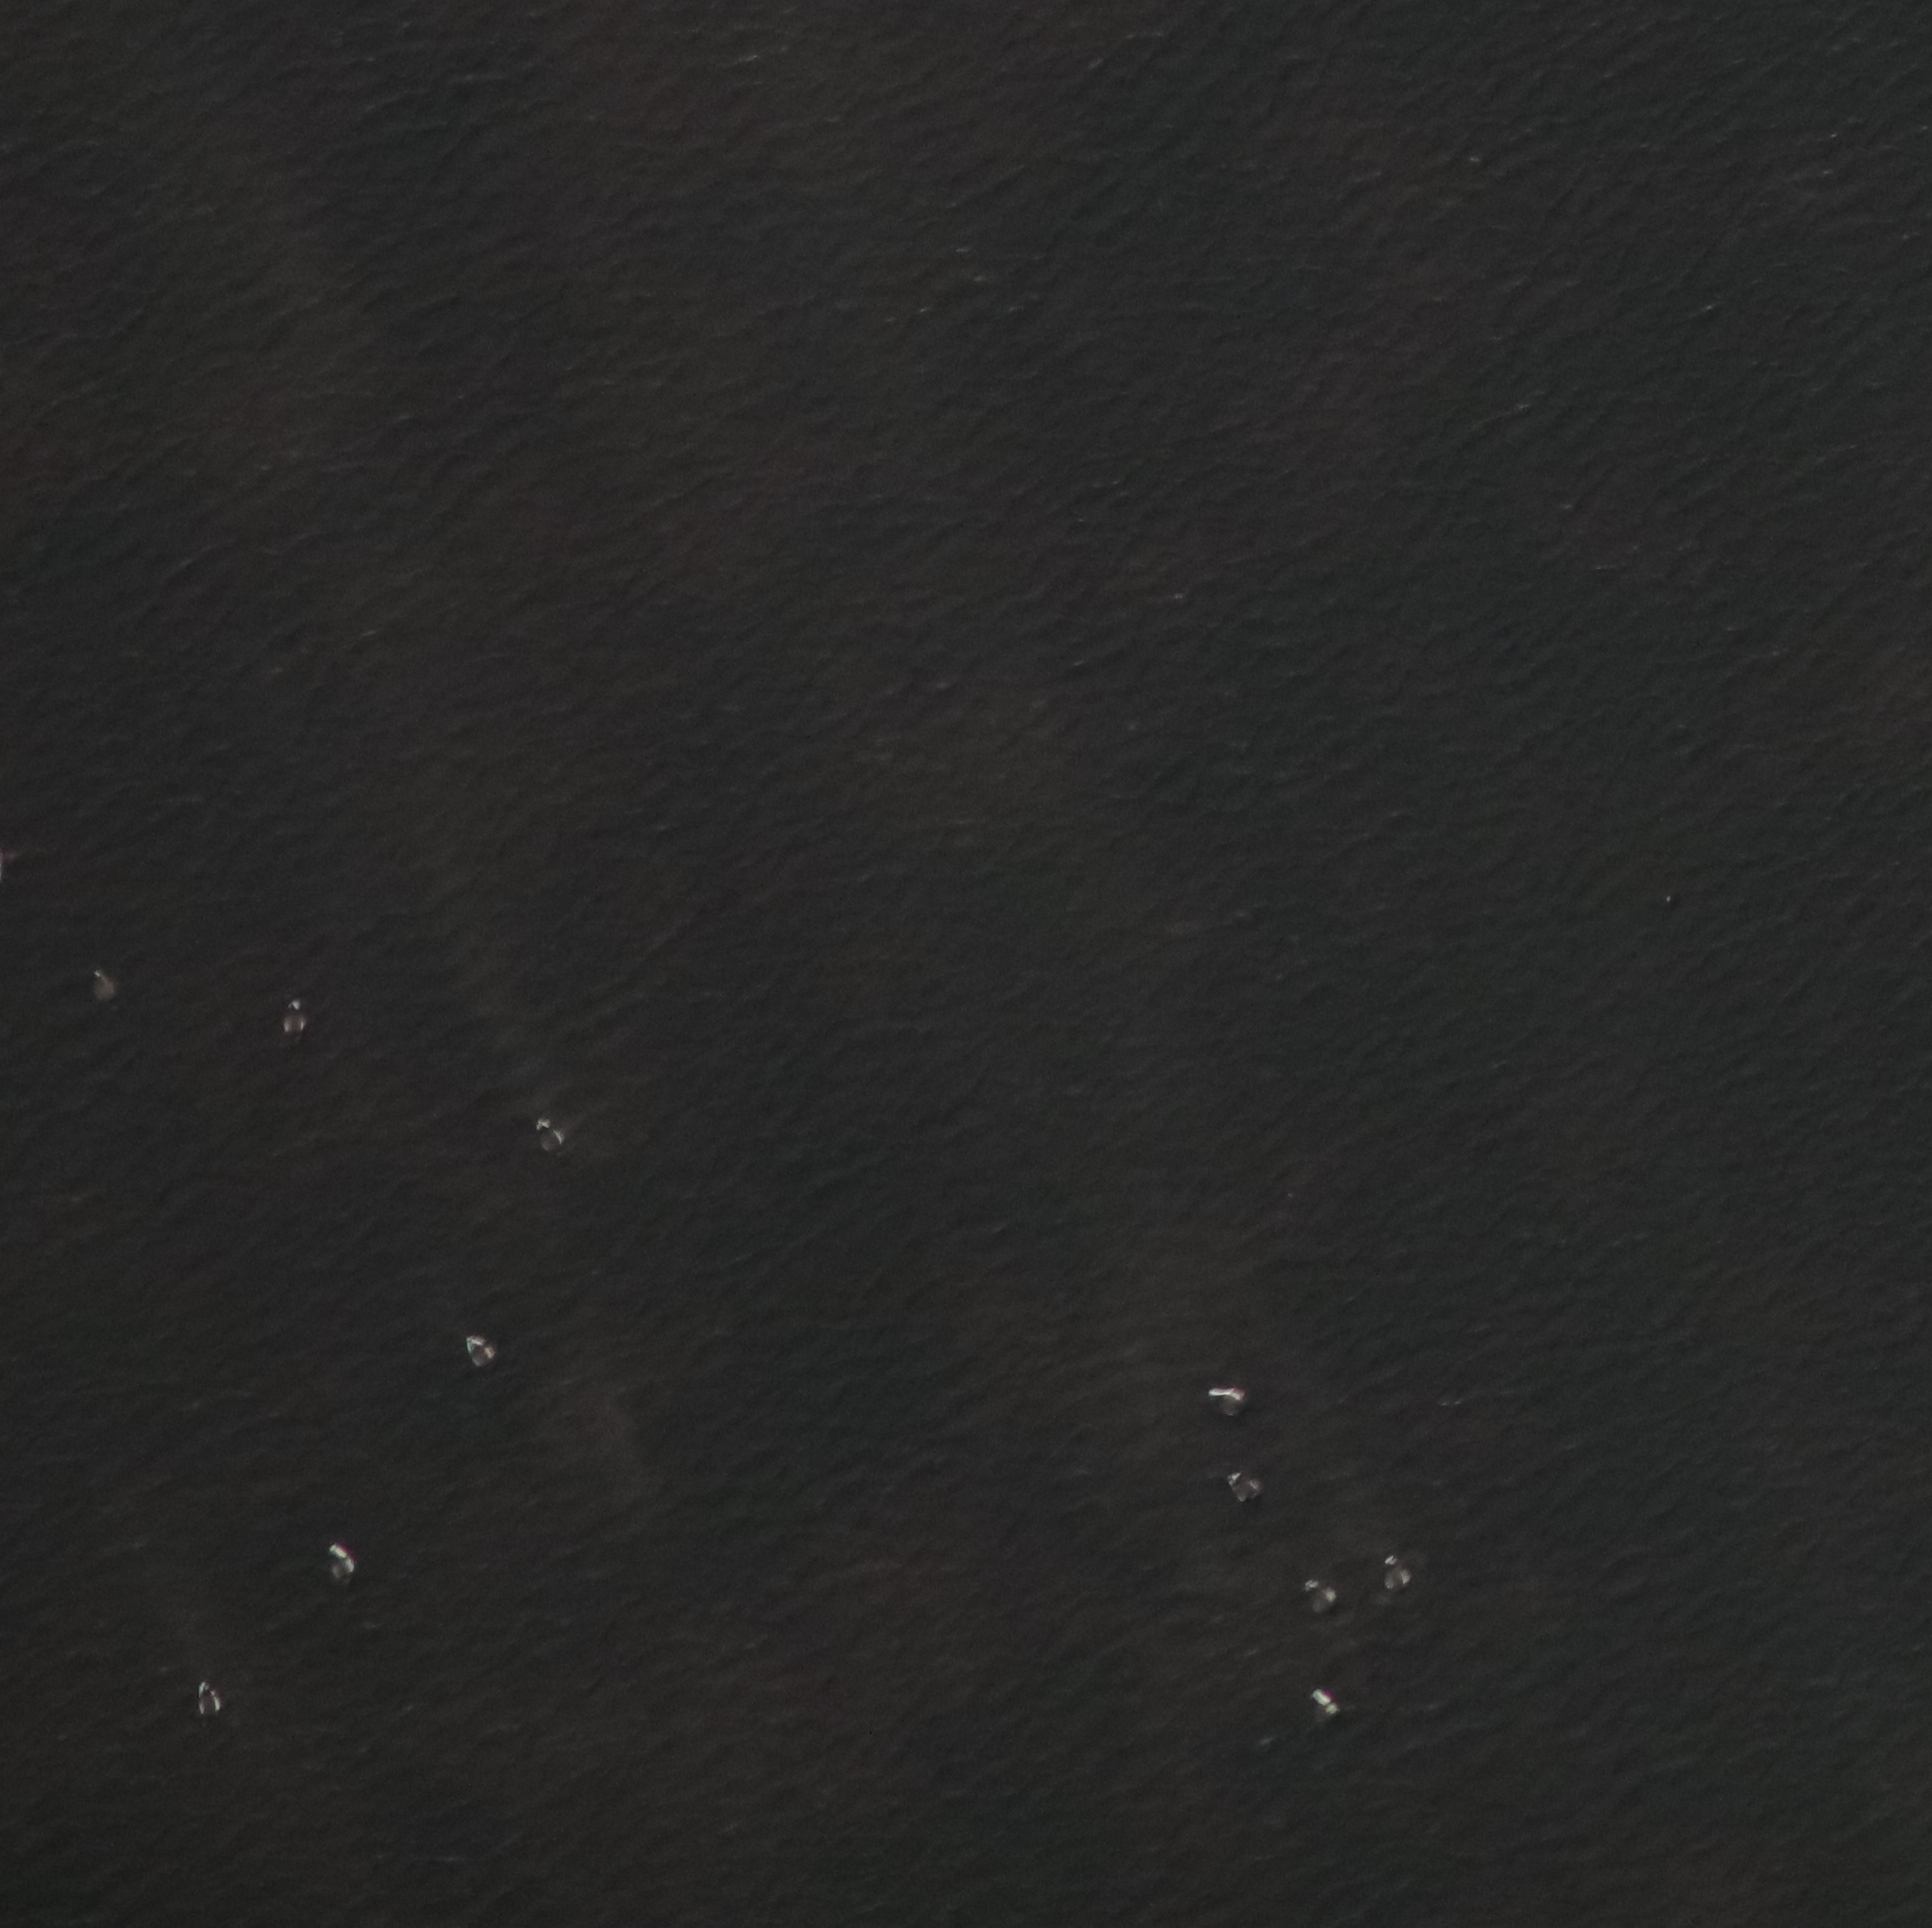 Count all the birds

11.